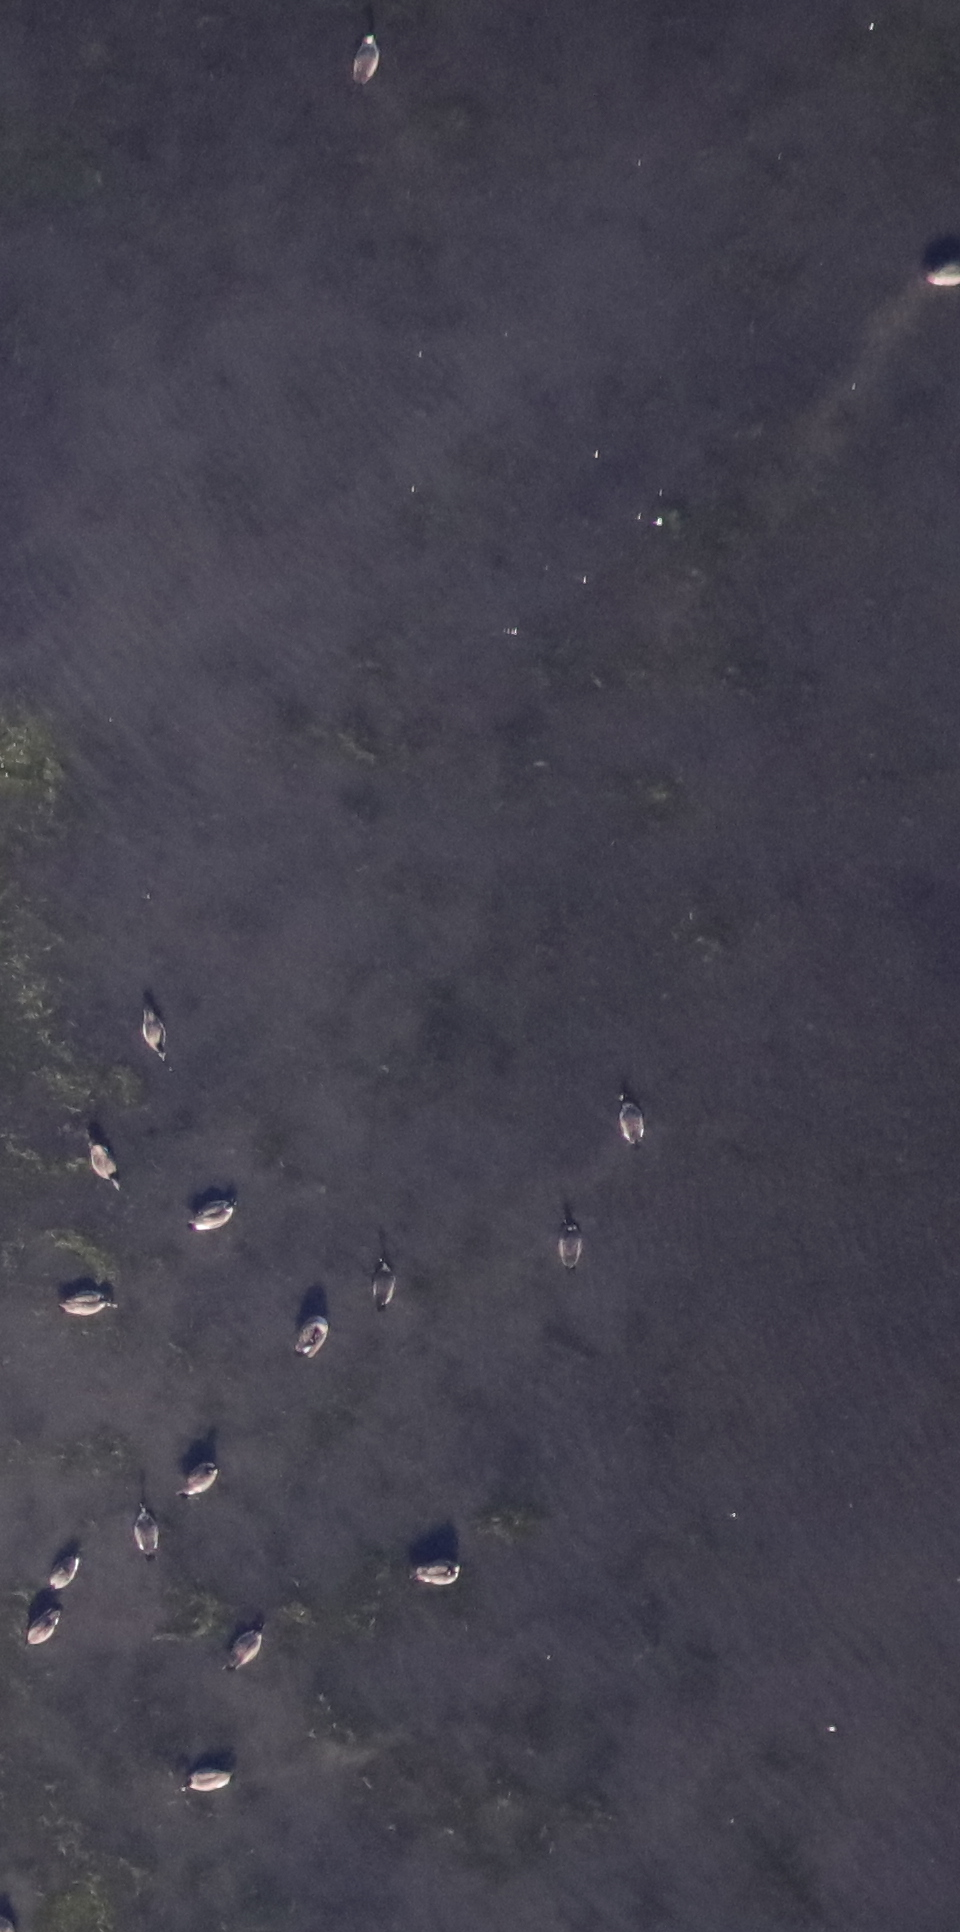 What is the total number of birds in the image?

17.